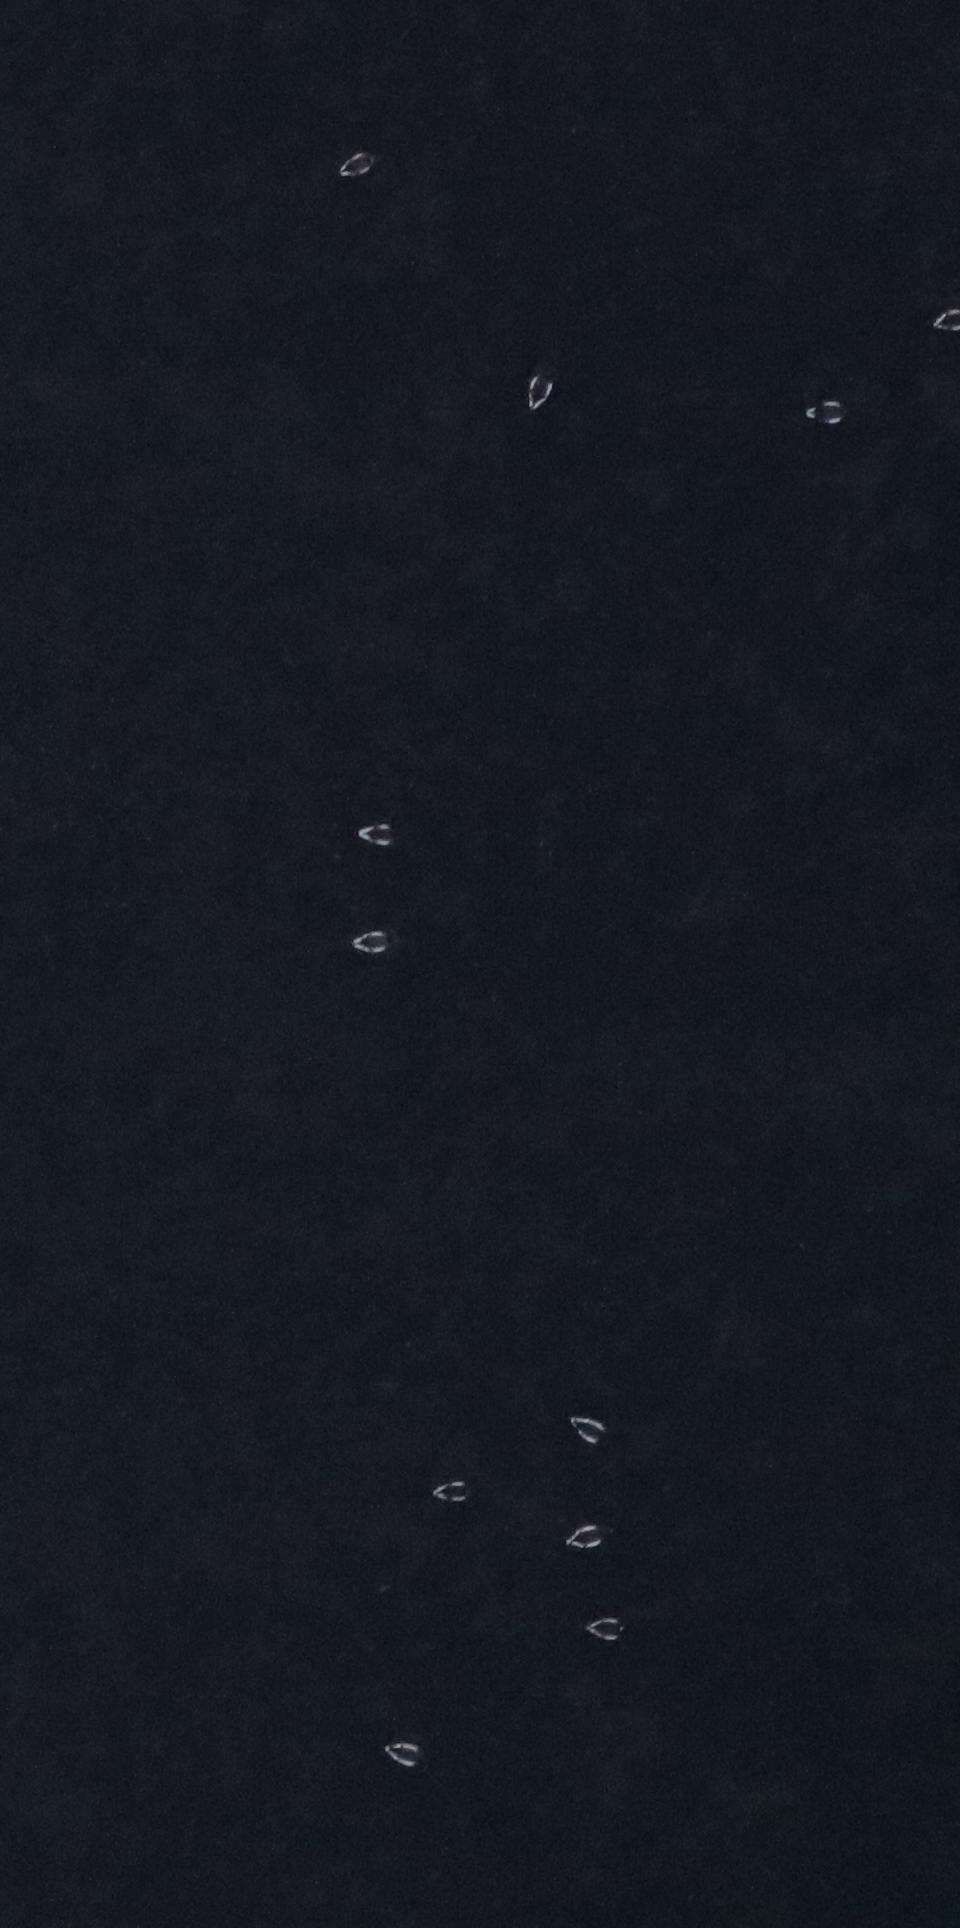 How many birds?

11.